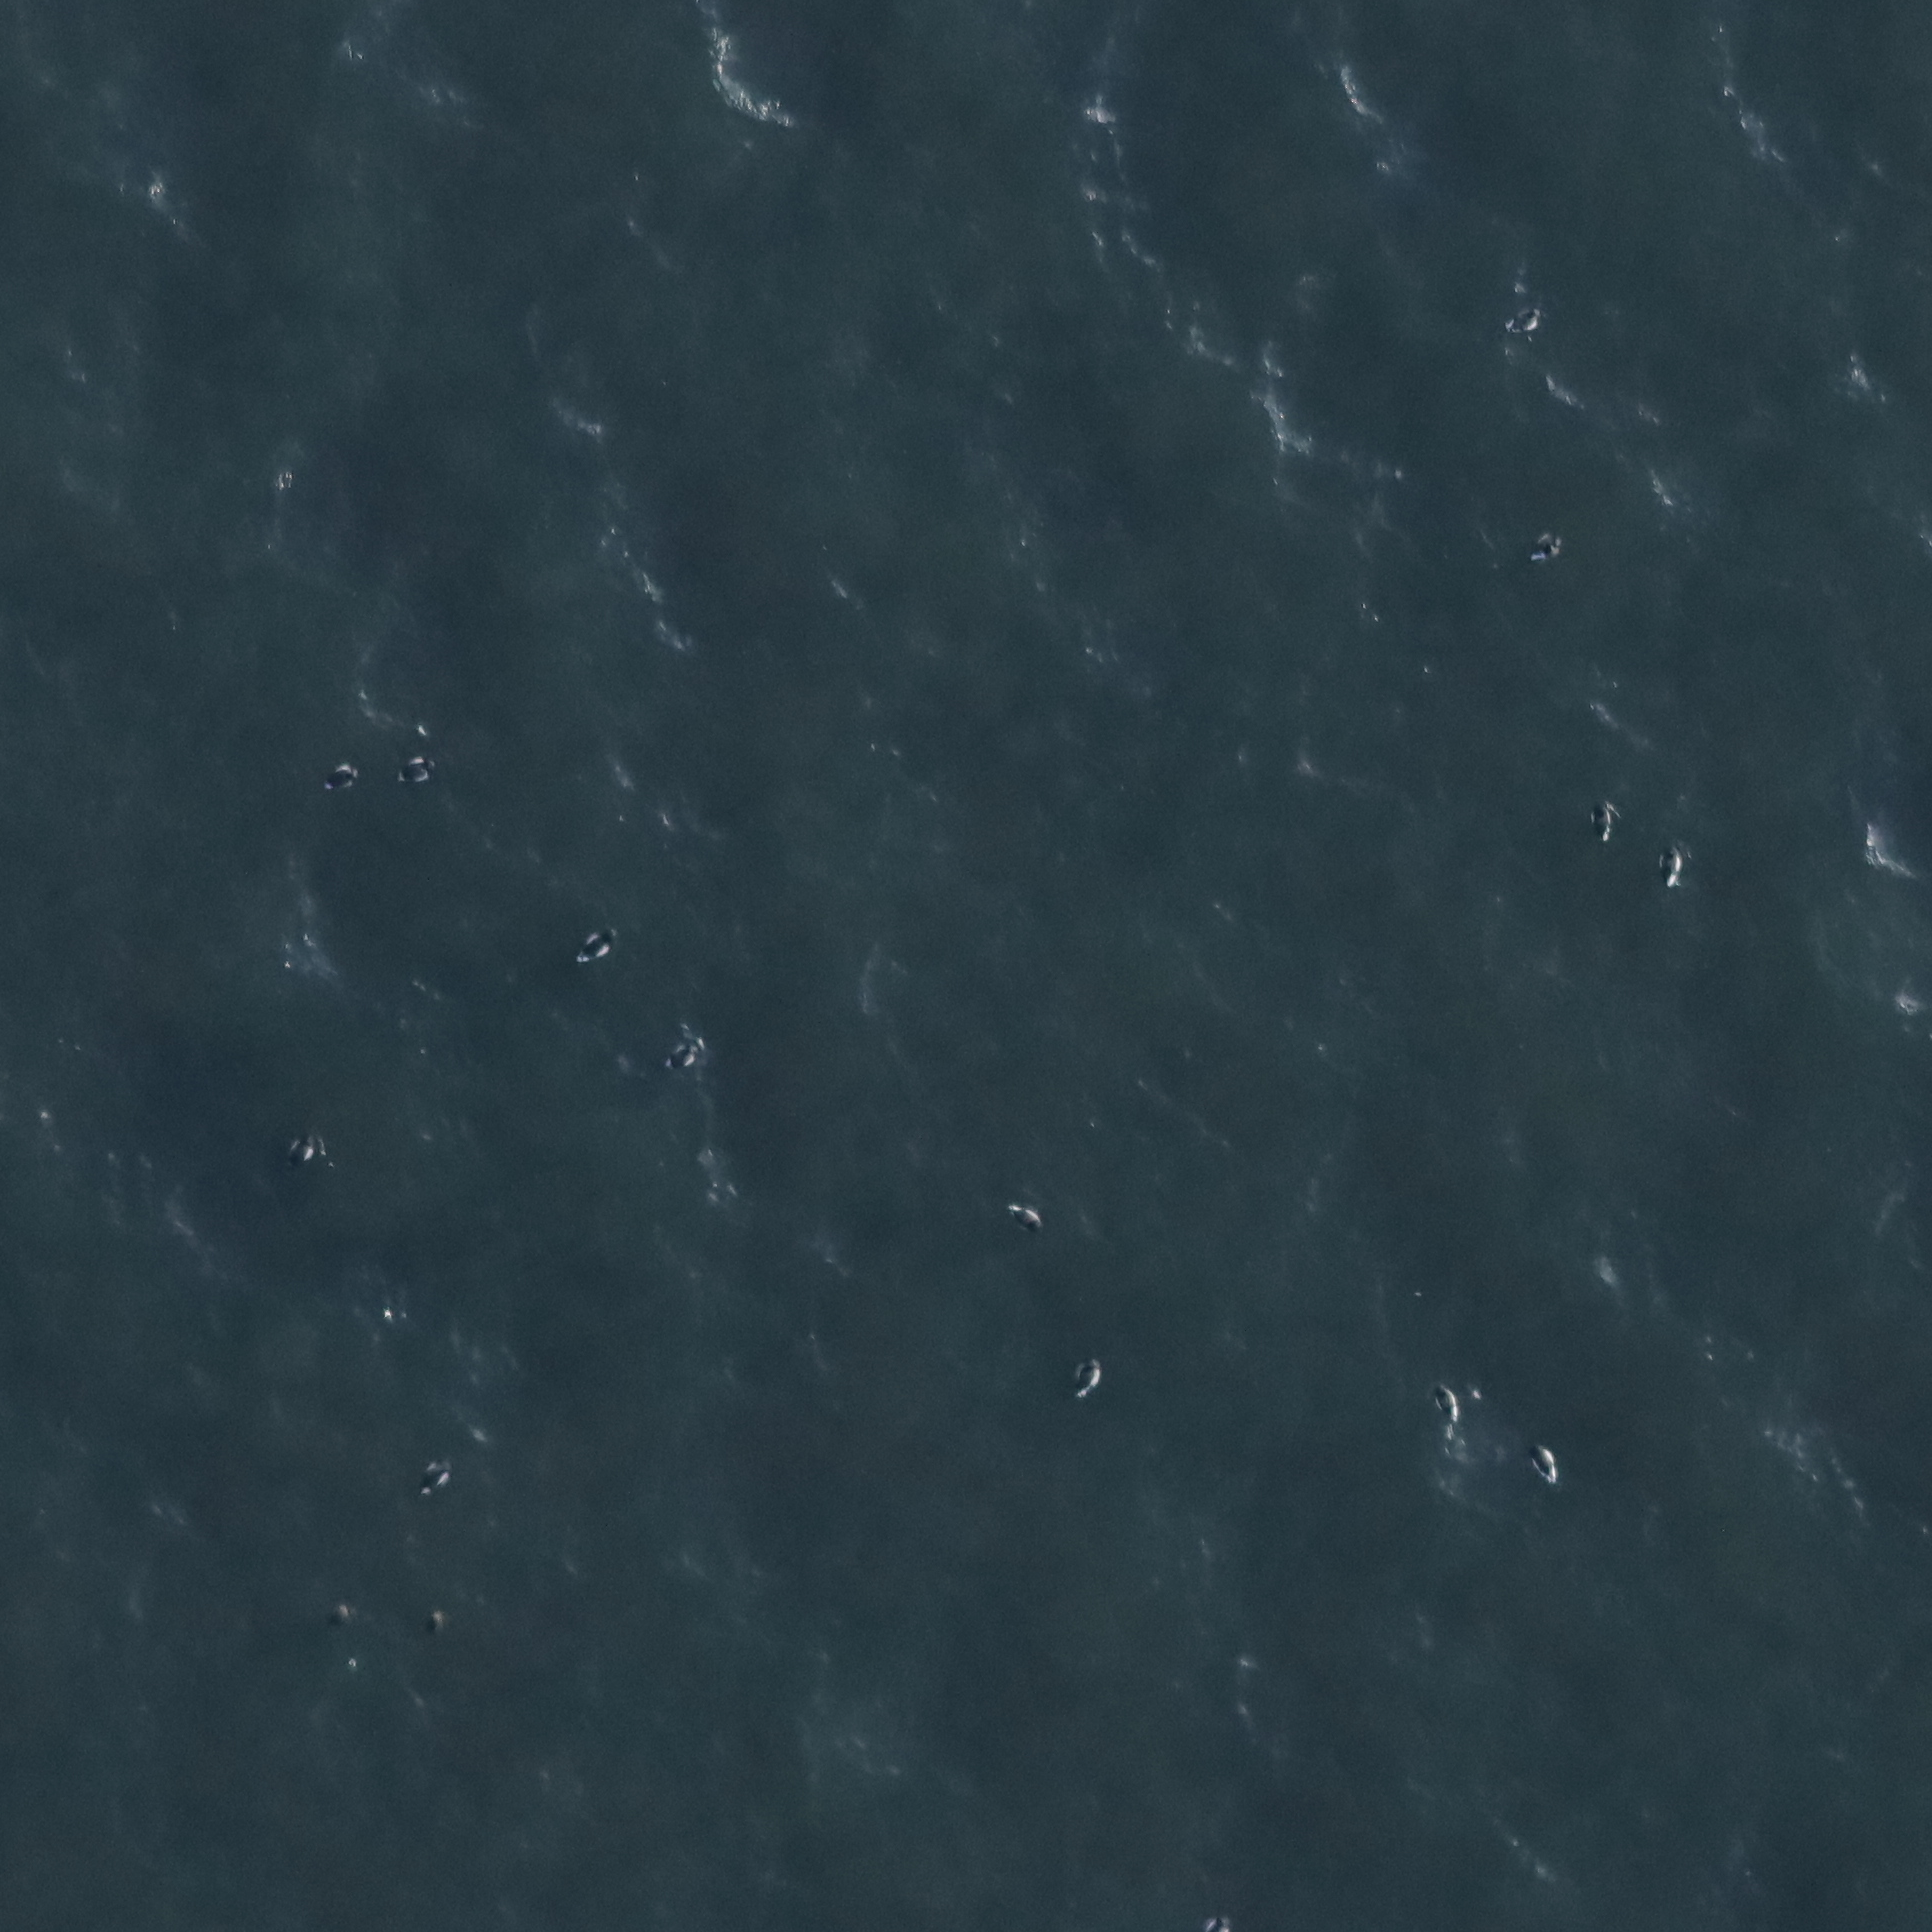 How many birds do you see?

17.